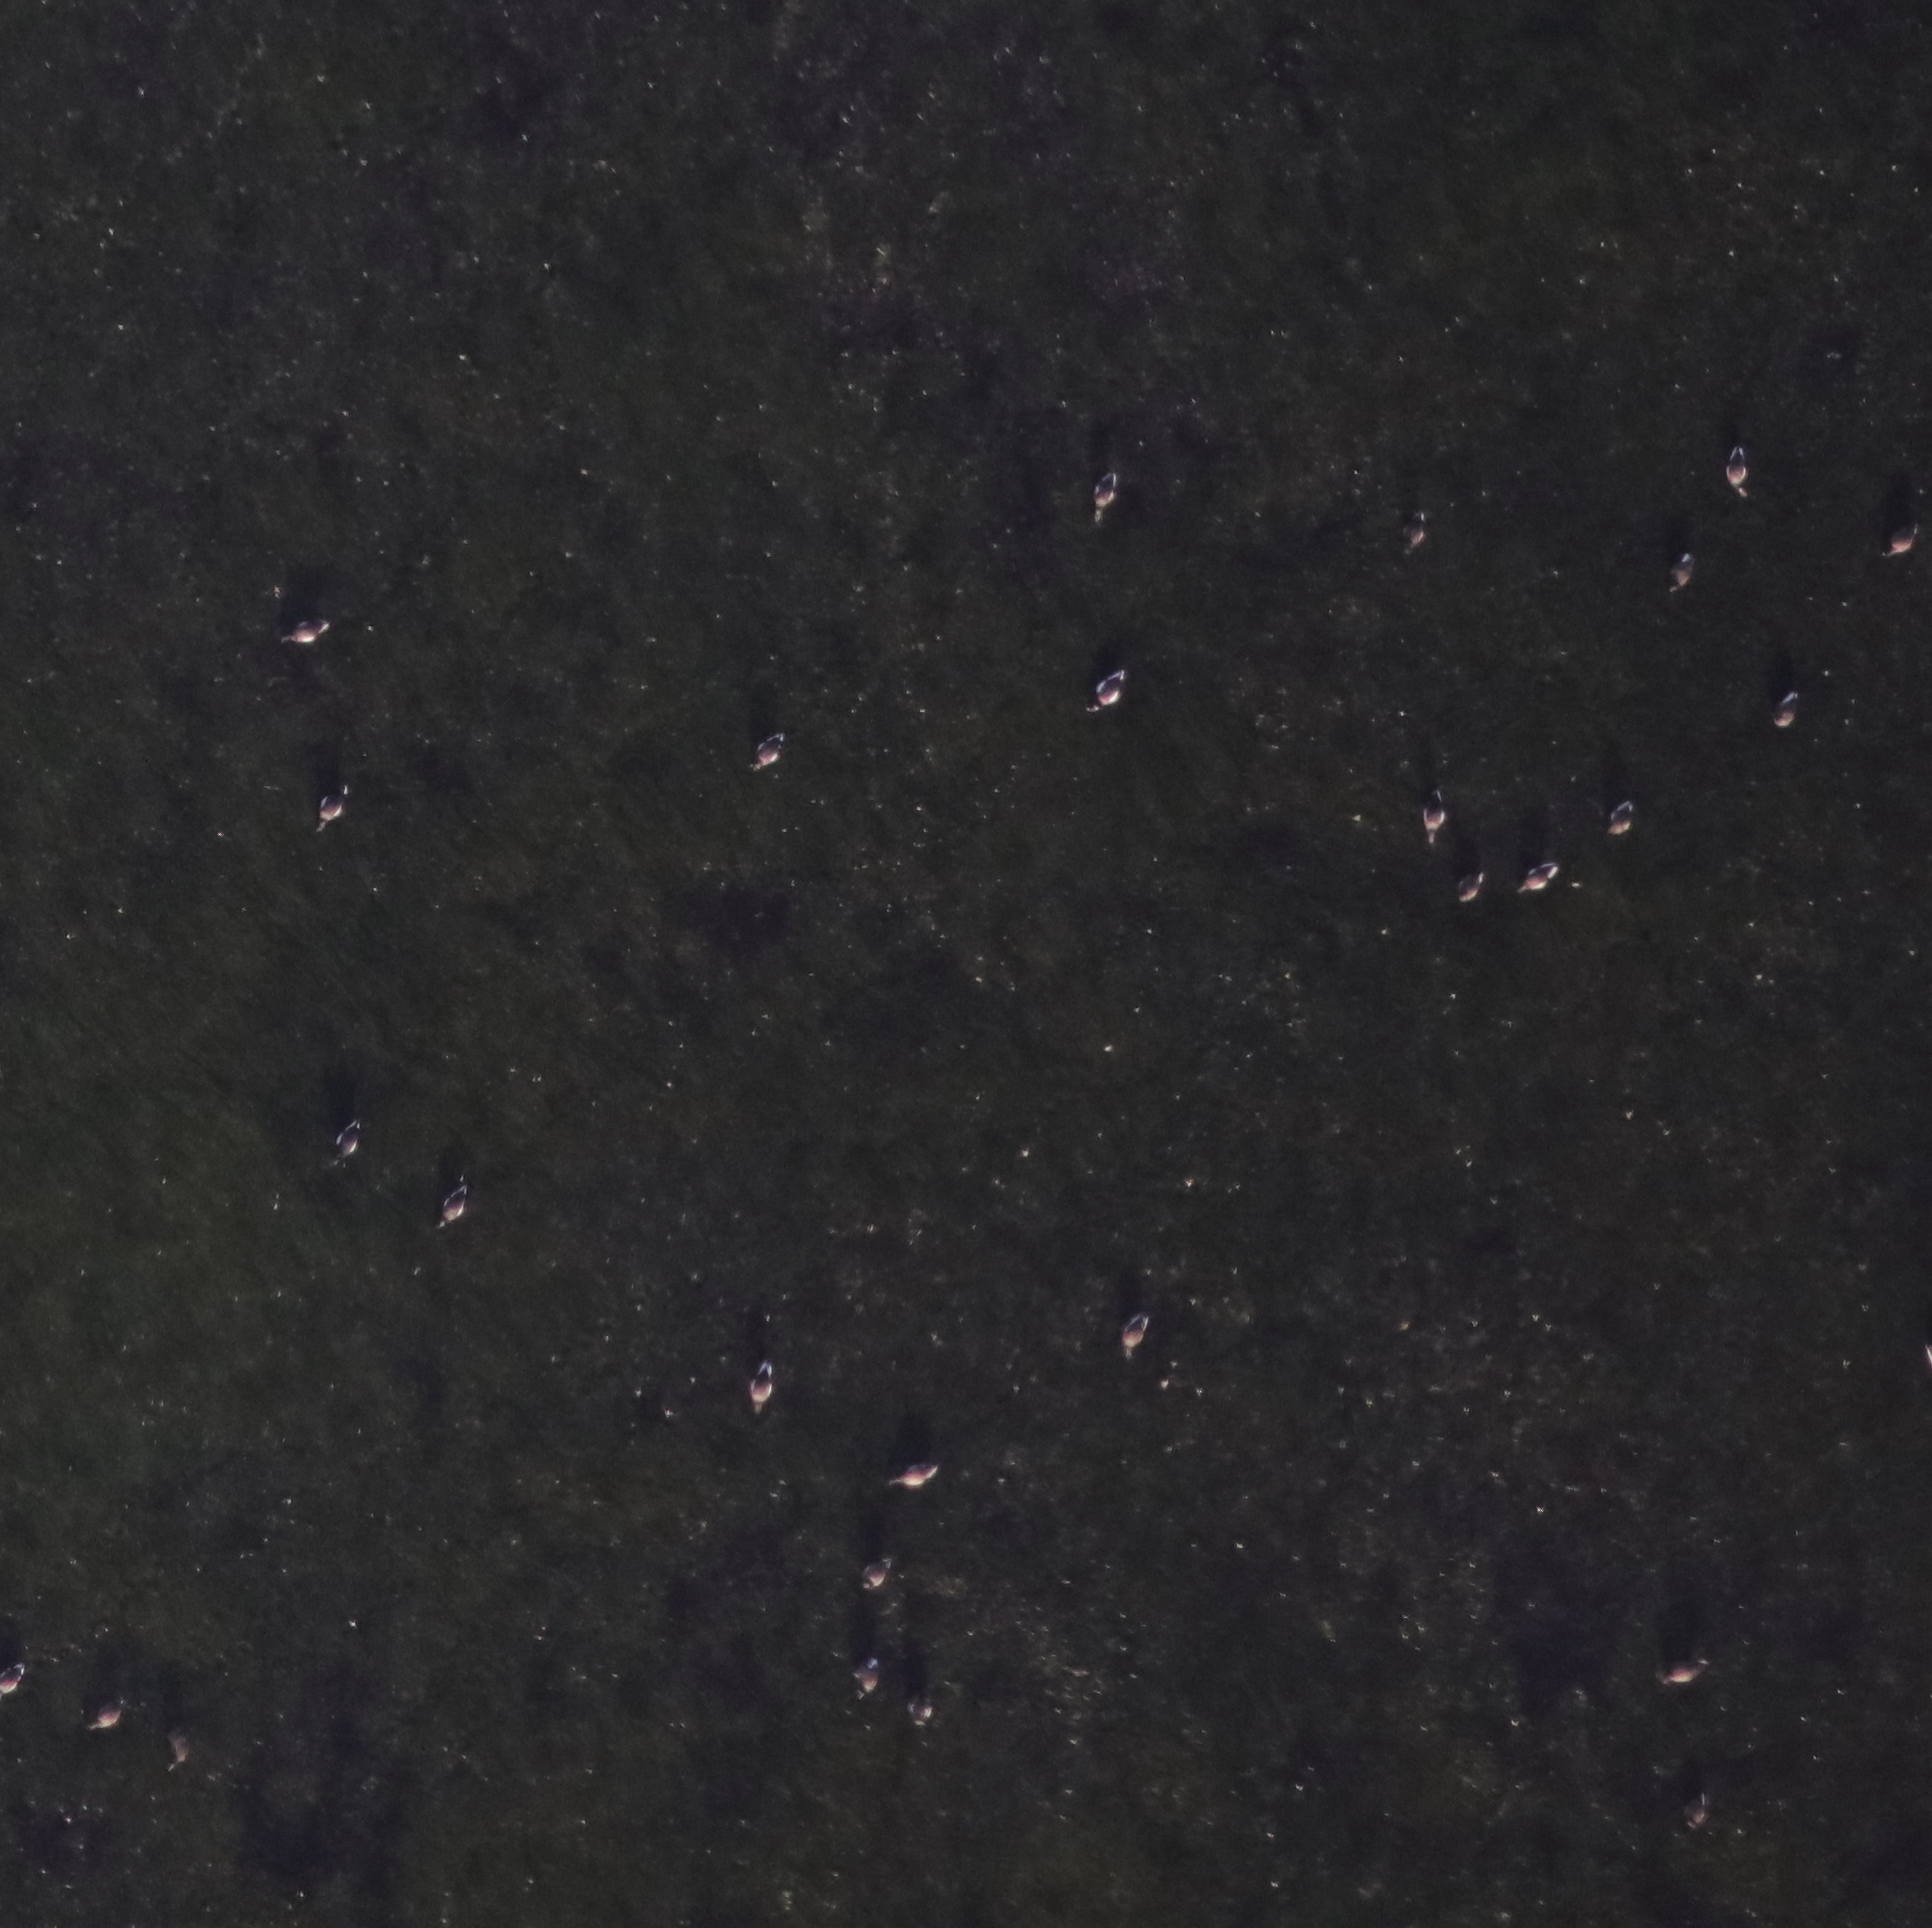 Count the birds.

25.